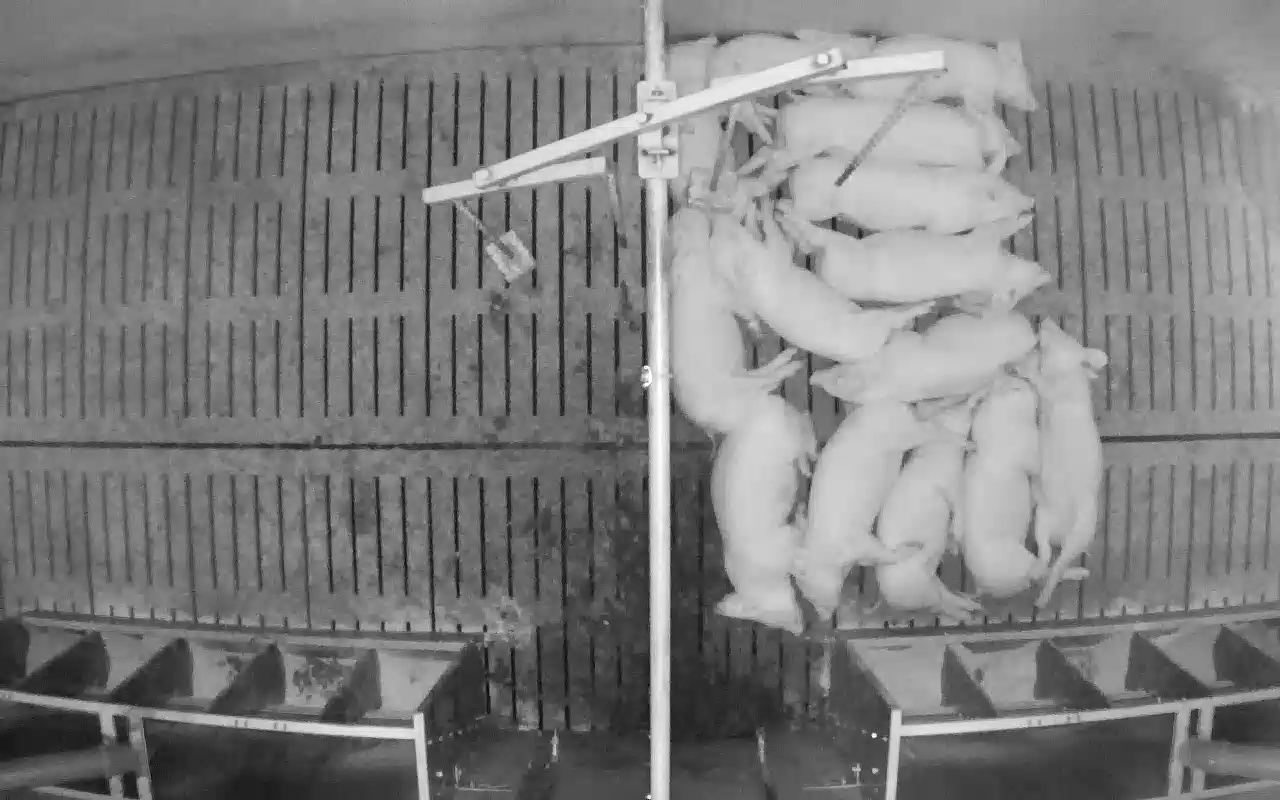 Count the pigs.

14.